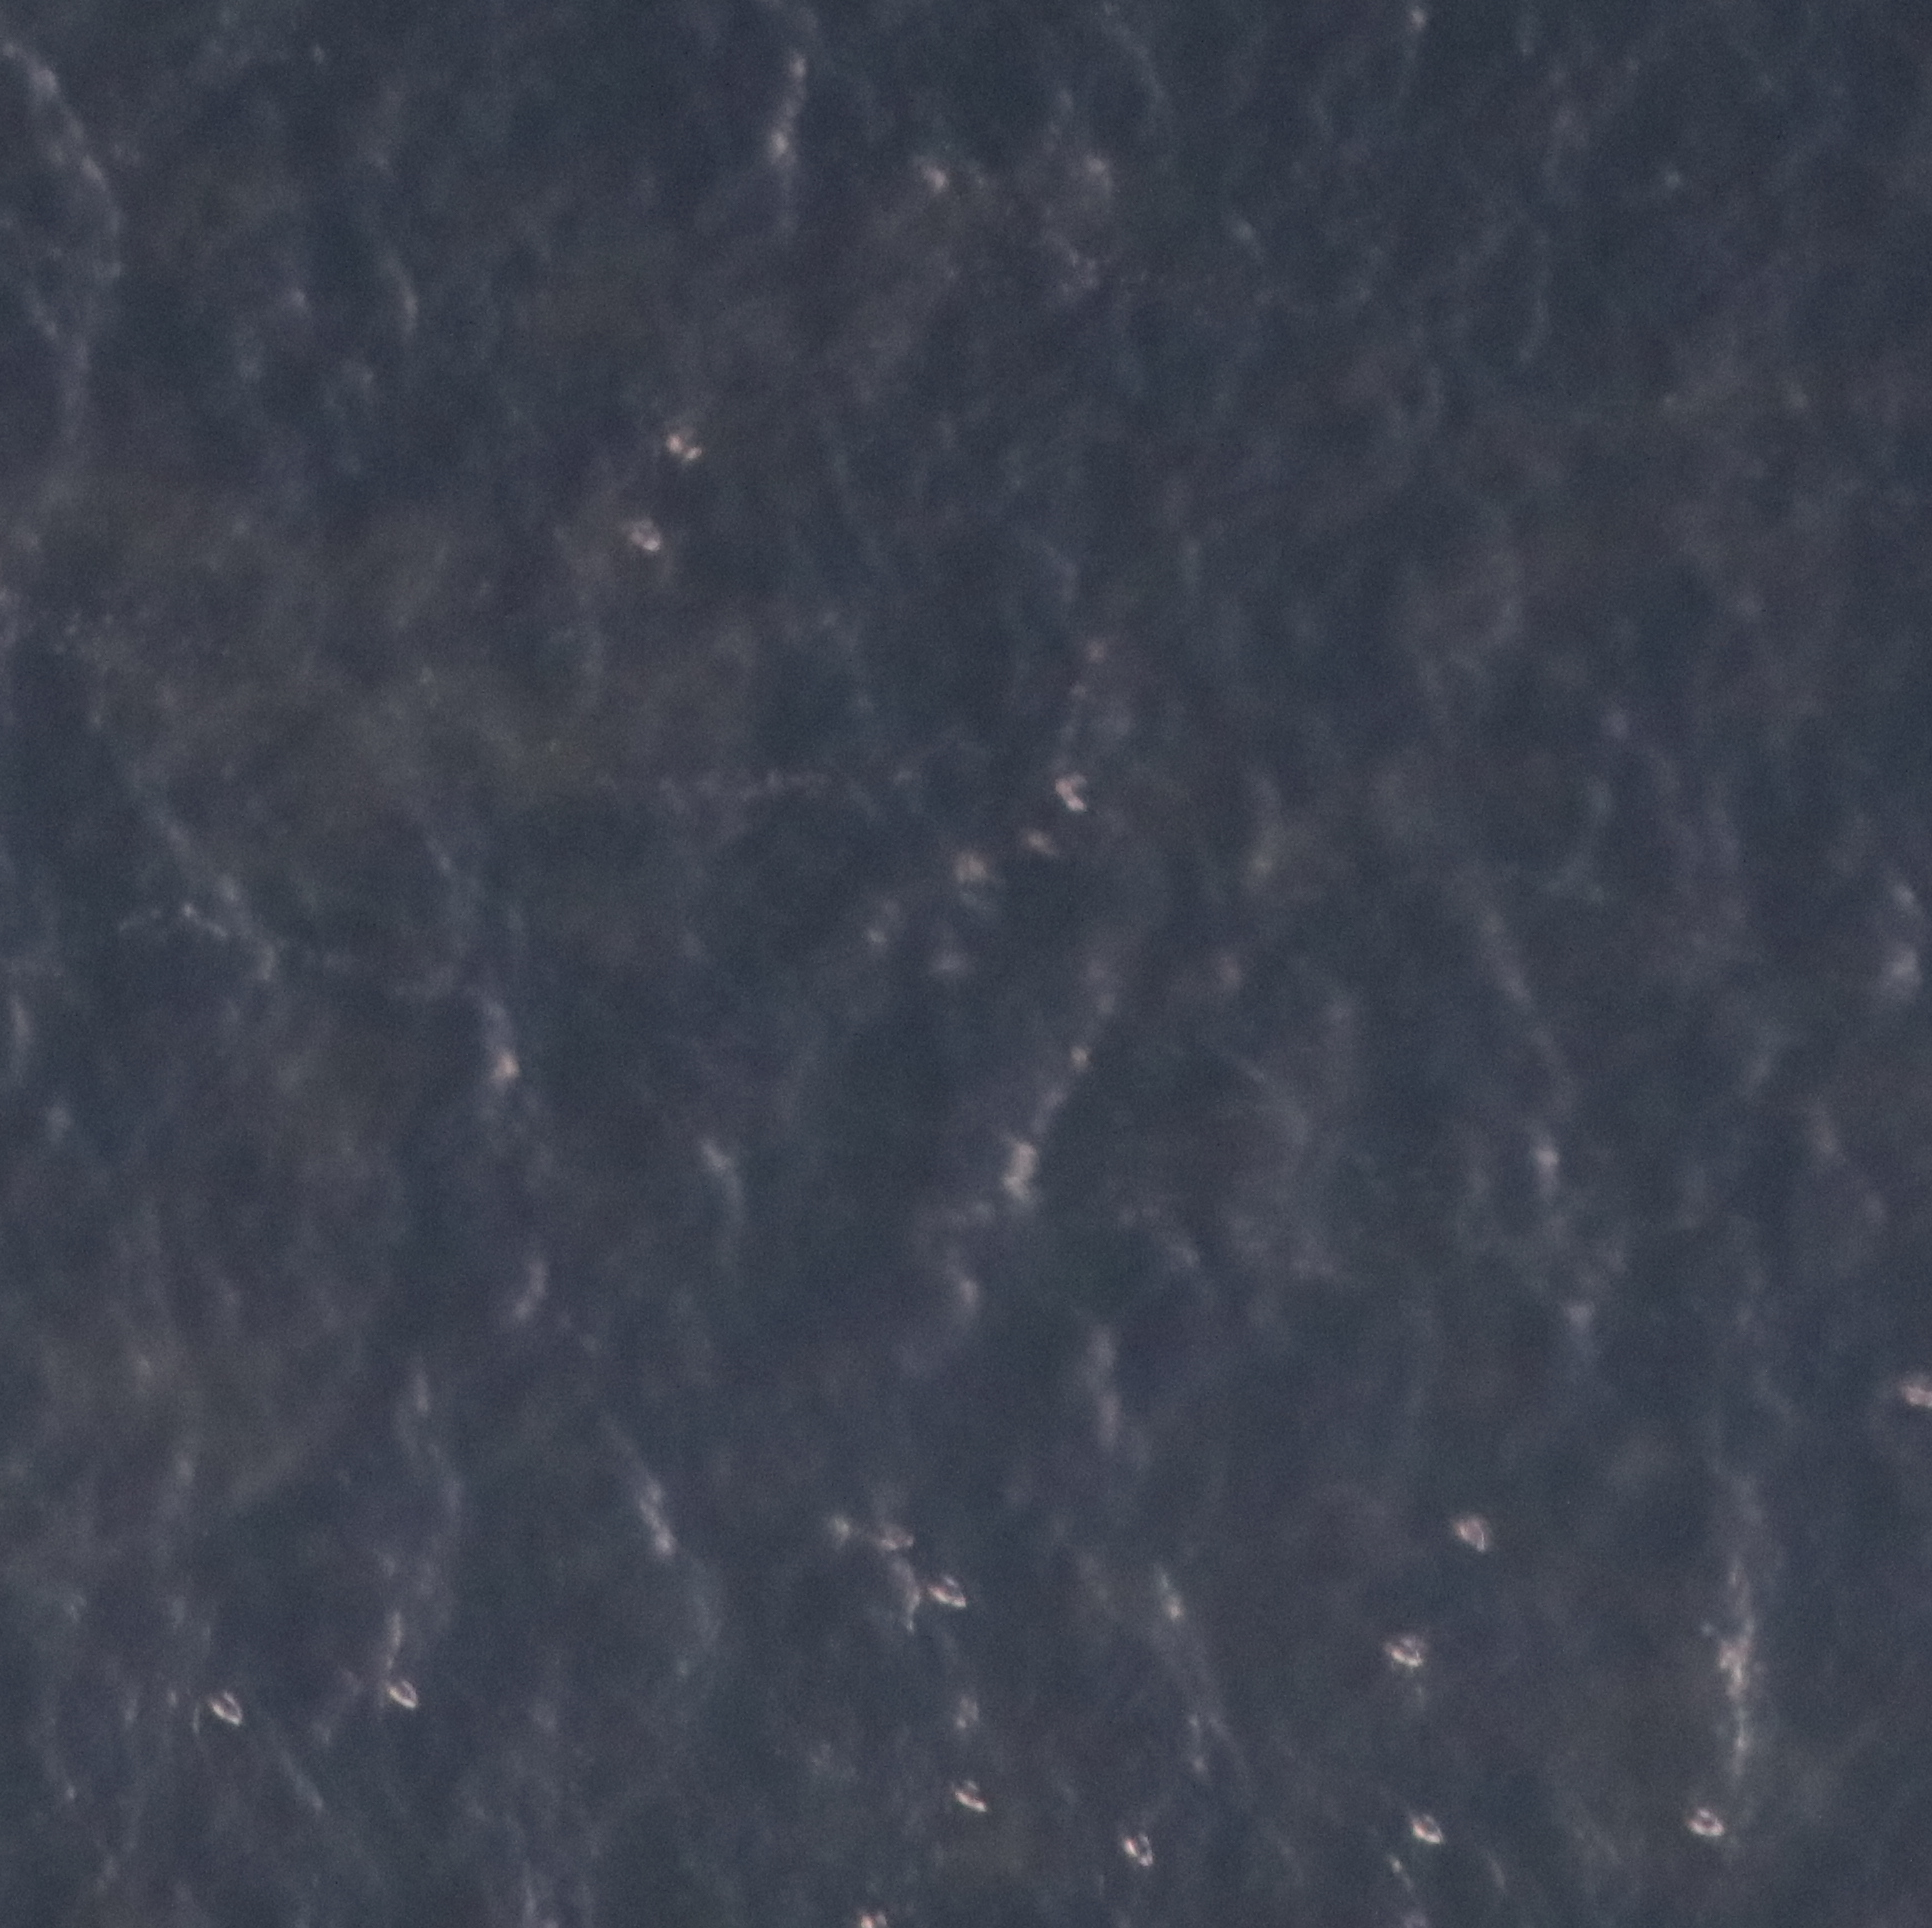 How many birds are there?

14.